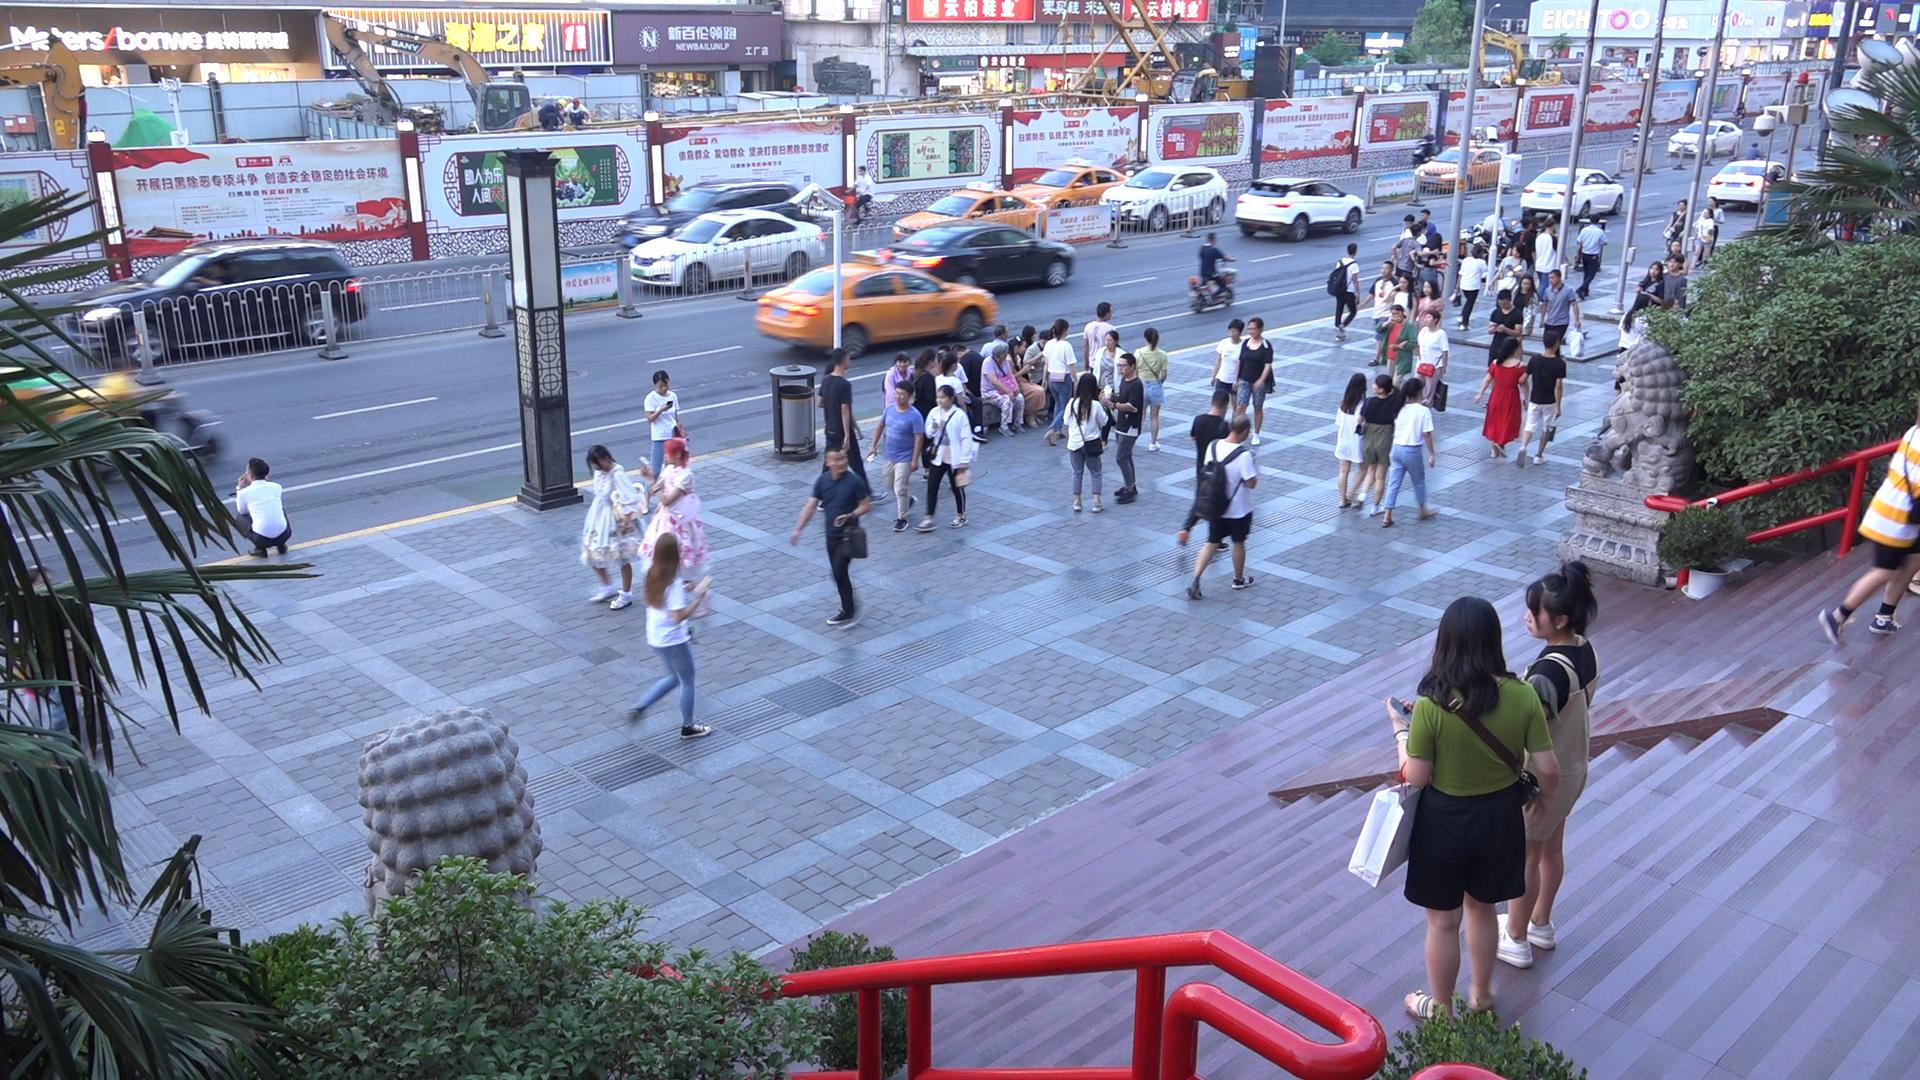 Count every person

71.